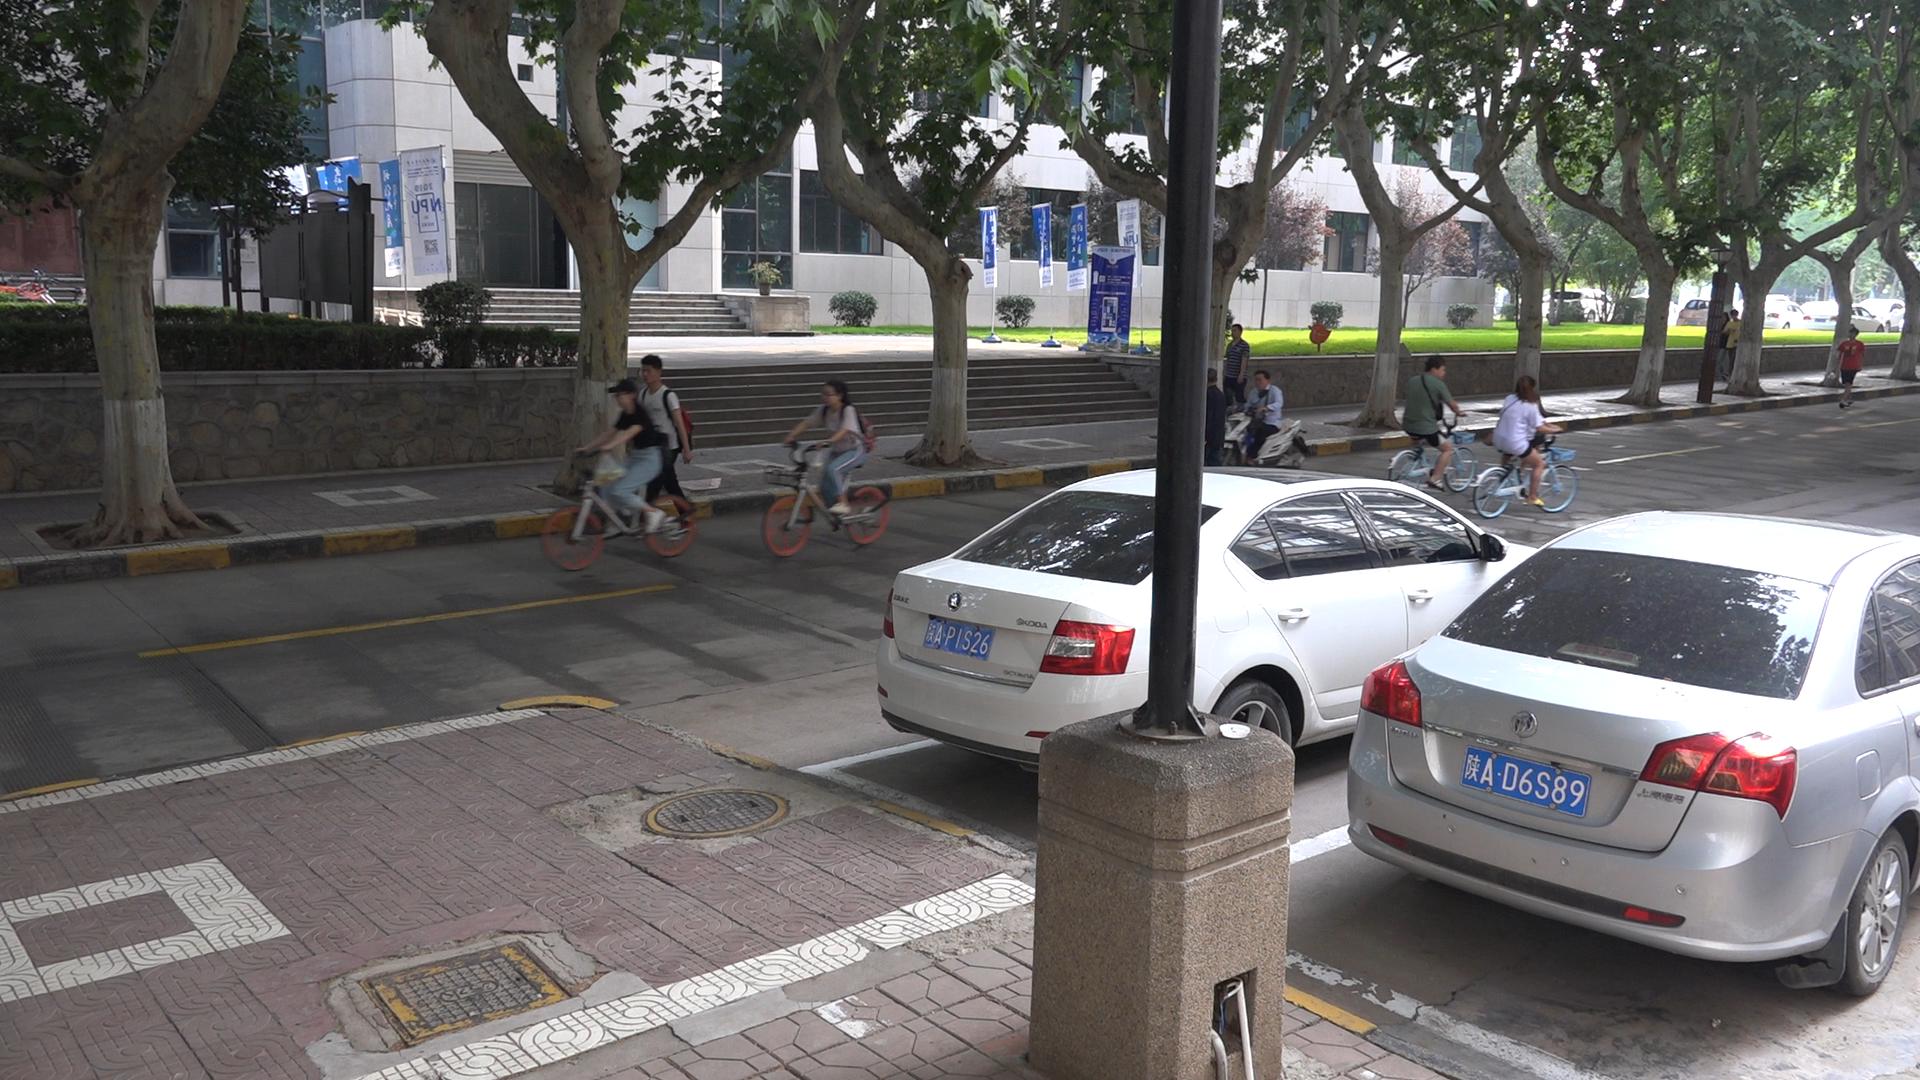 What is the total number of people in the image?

11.